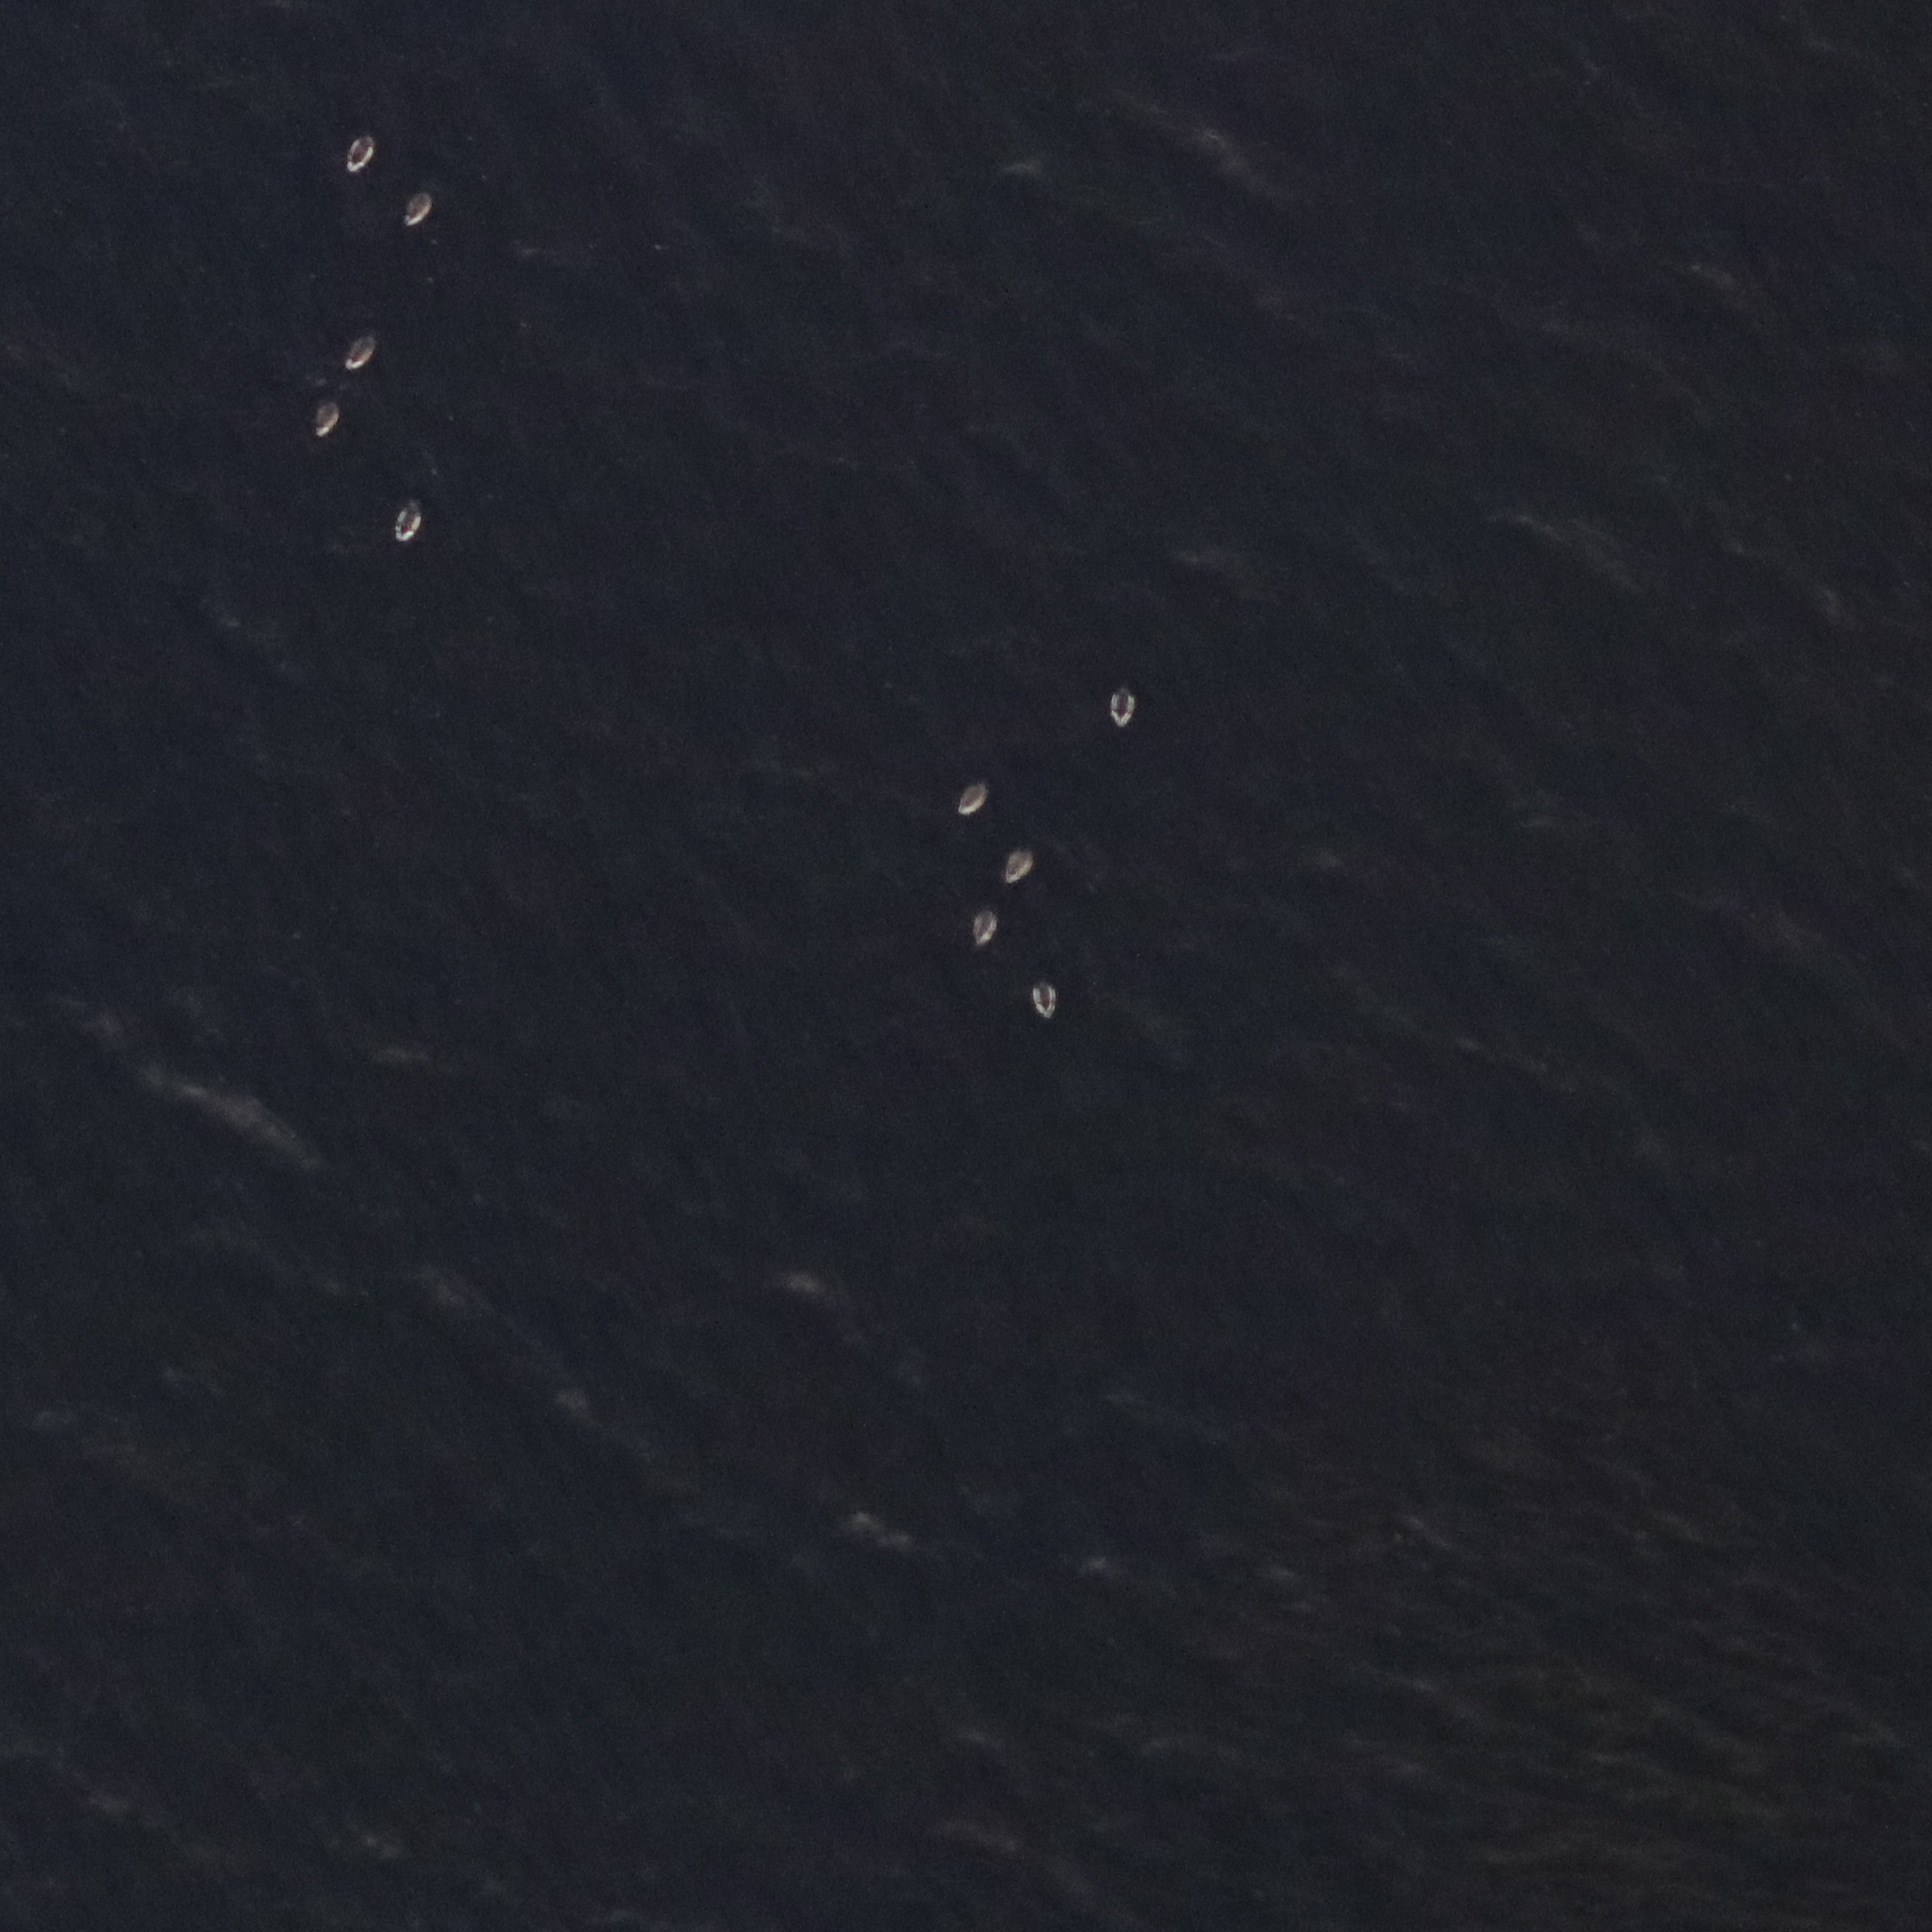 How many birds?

10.